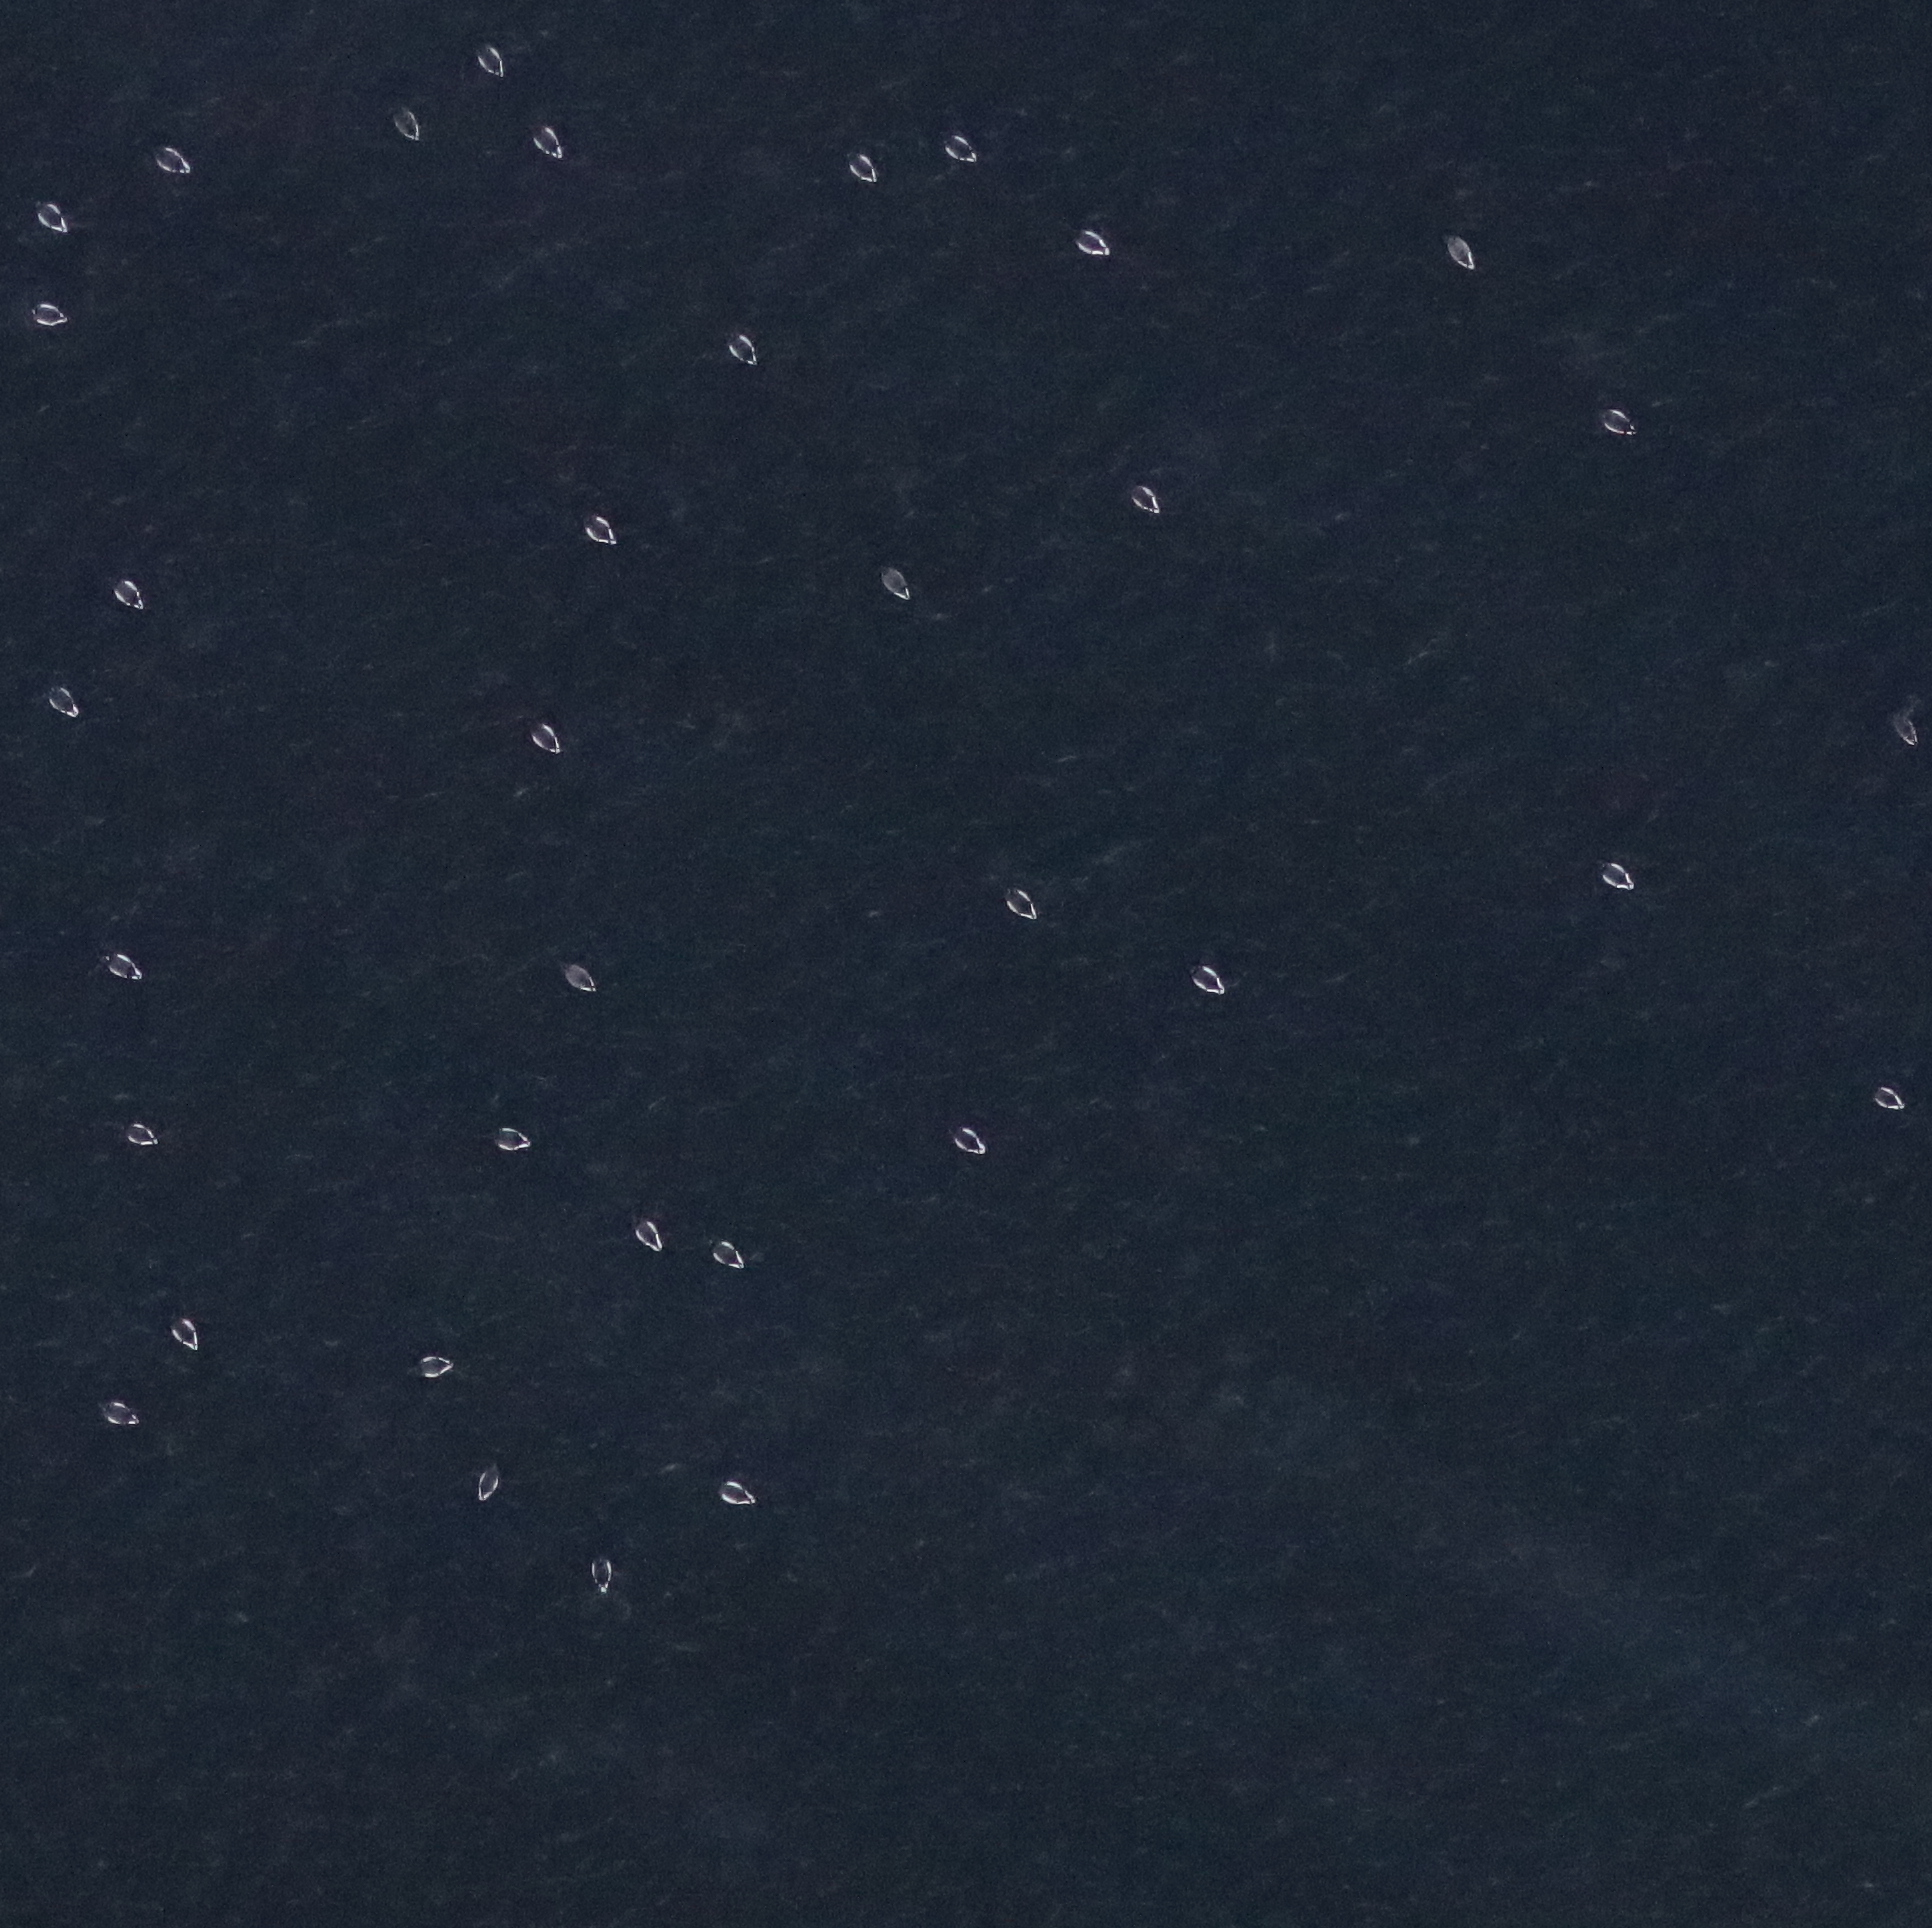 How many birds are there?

36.